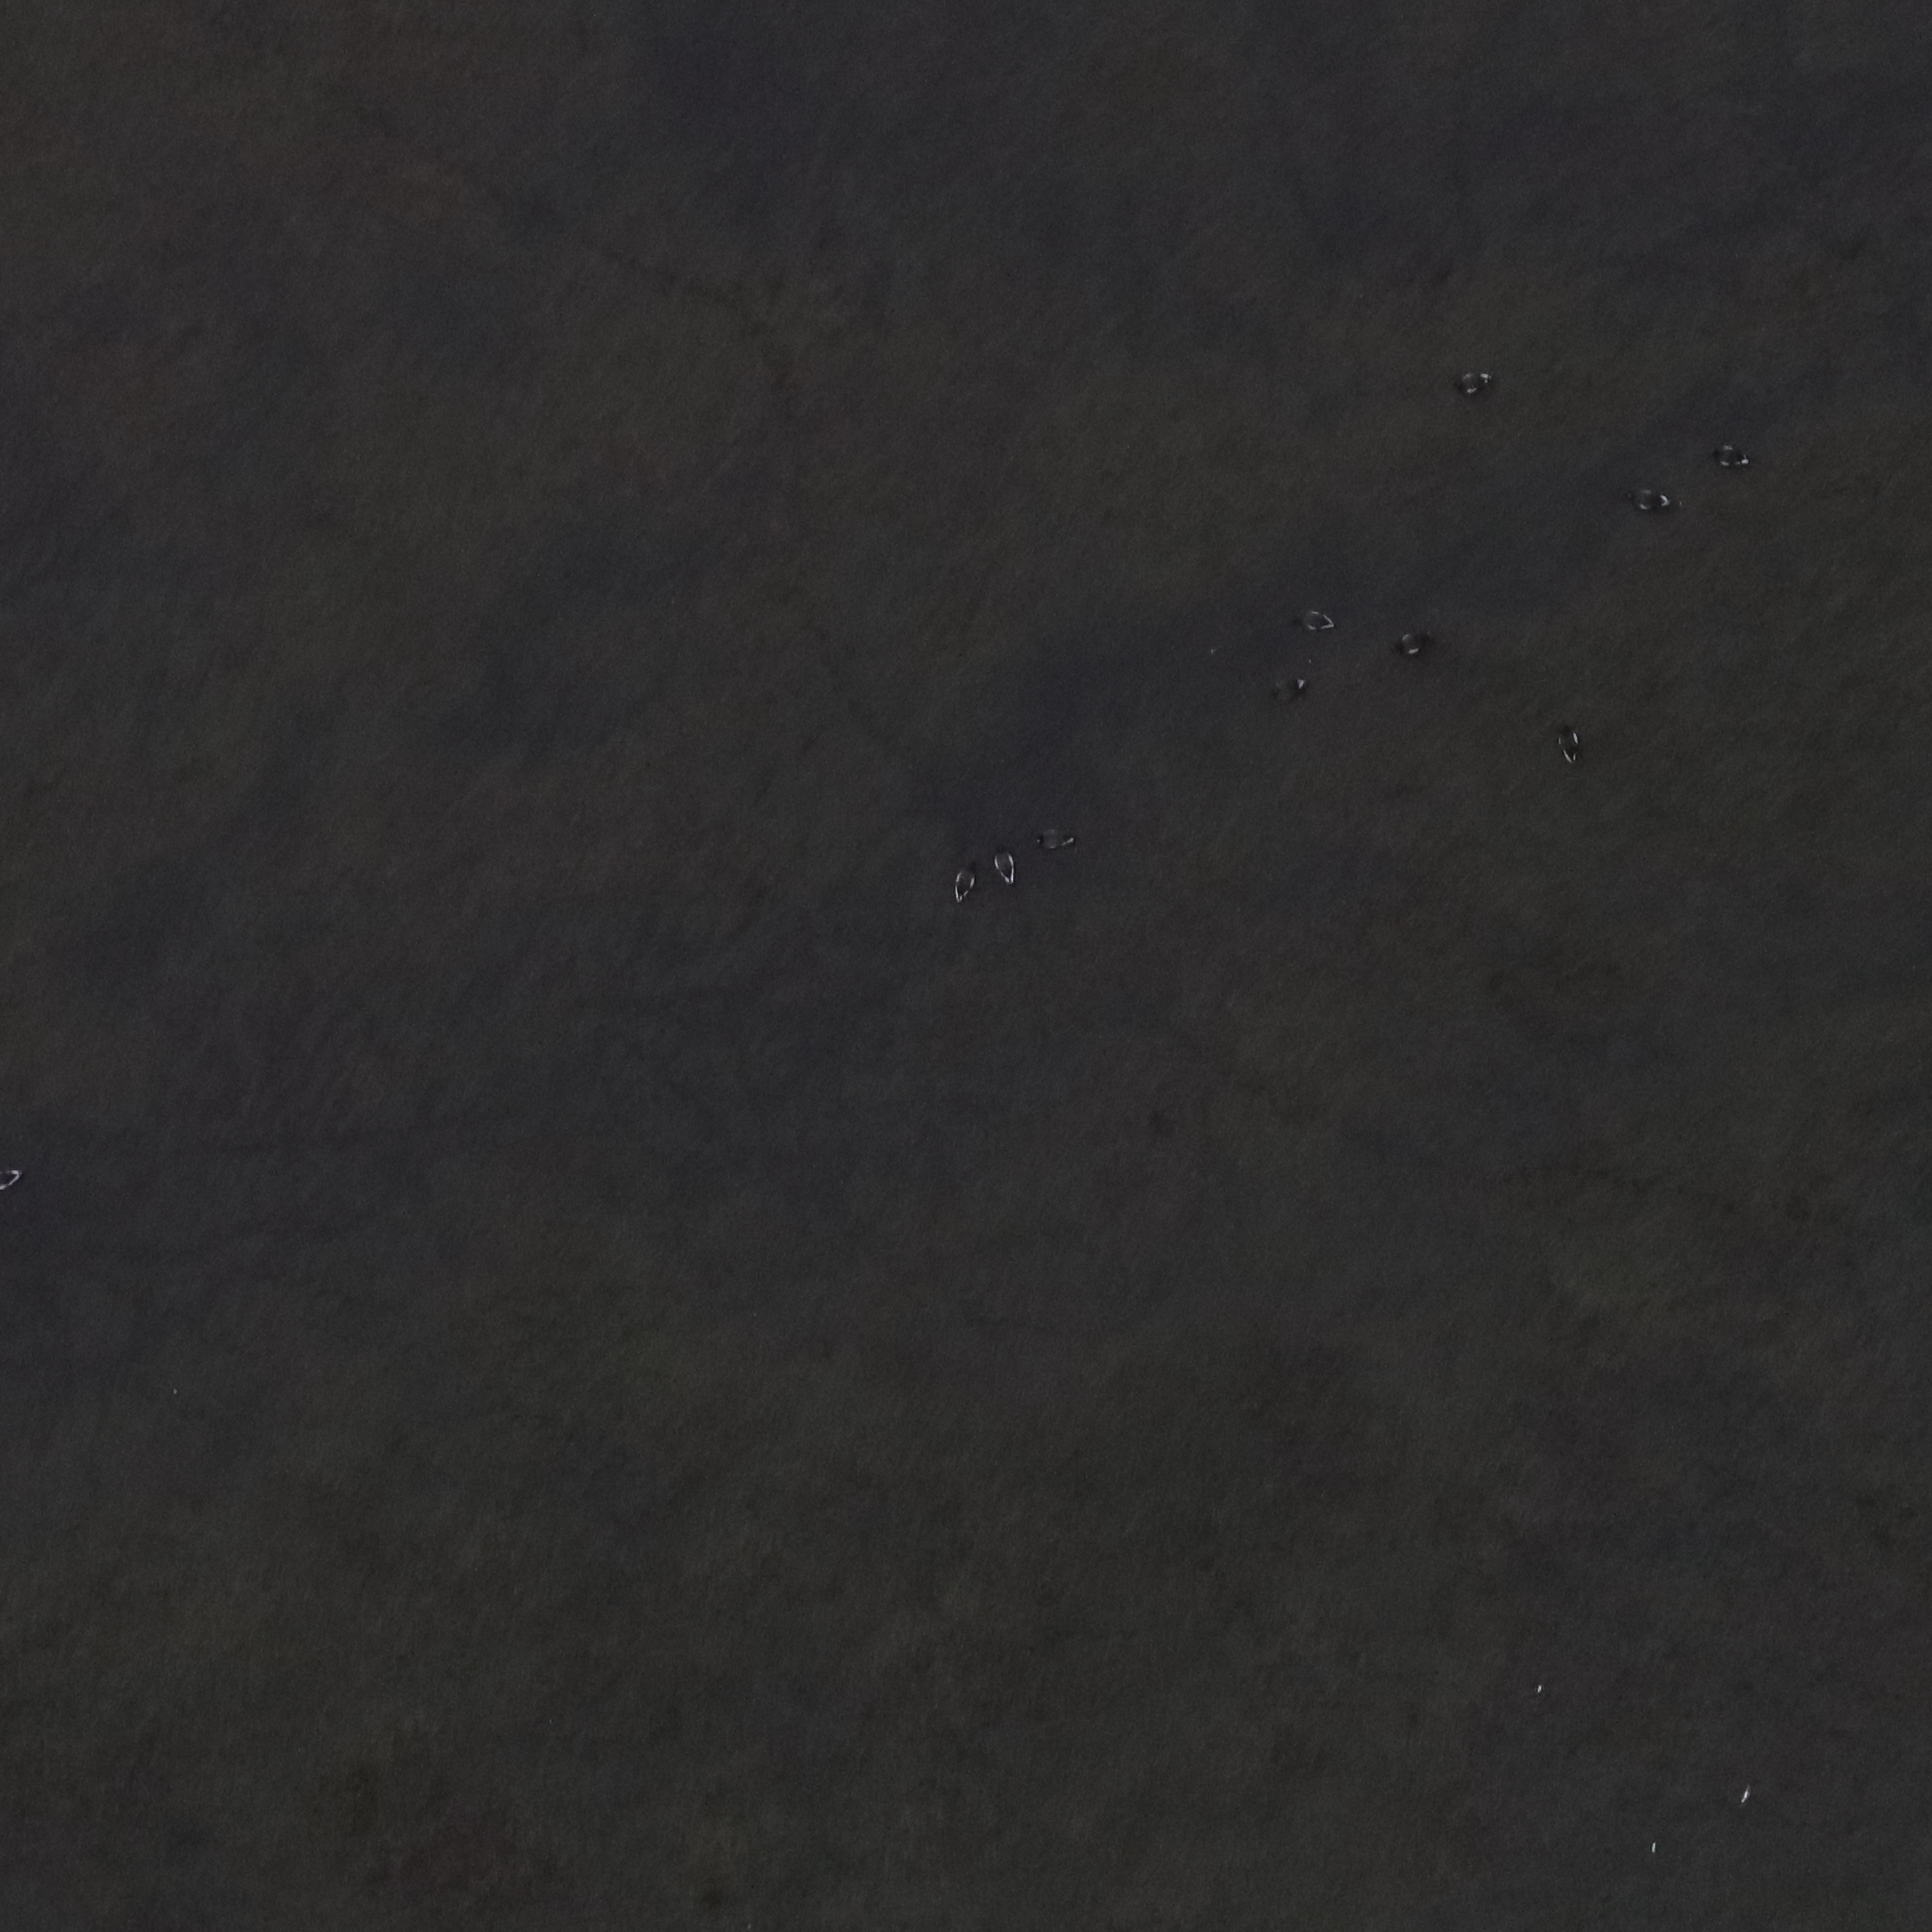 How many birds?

11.